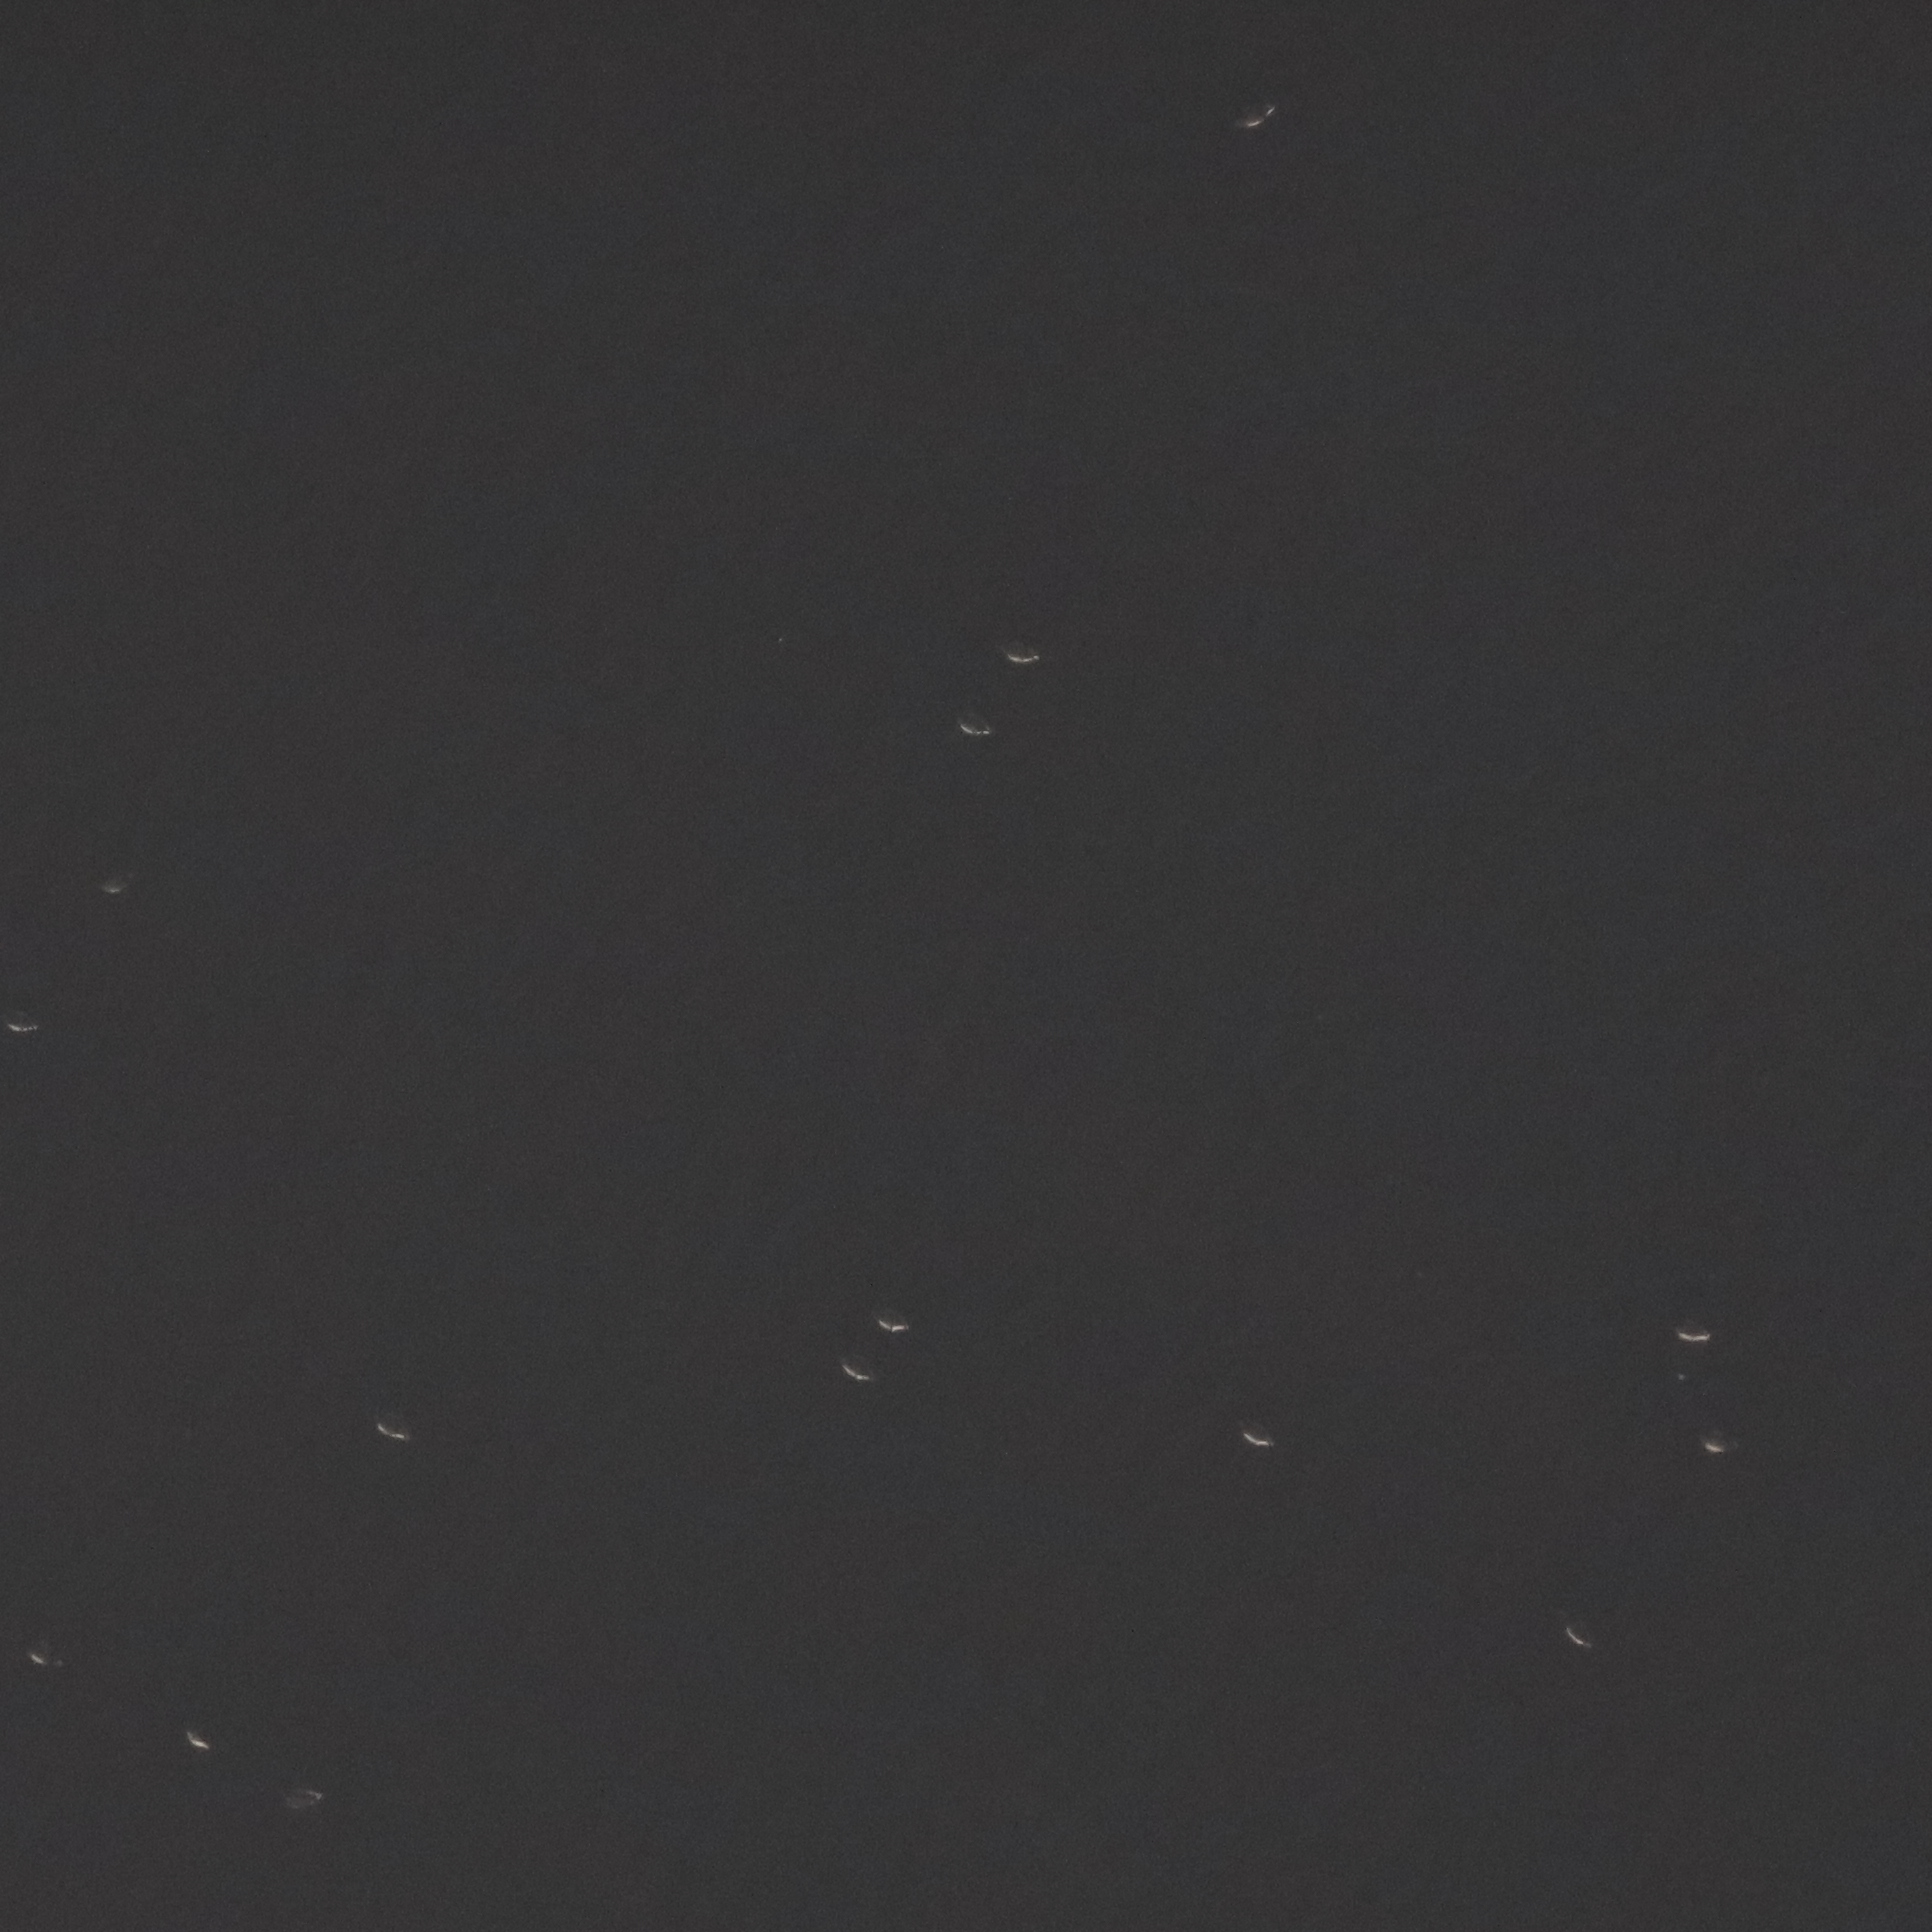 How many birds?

15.